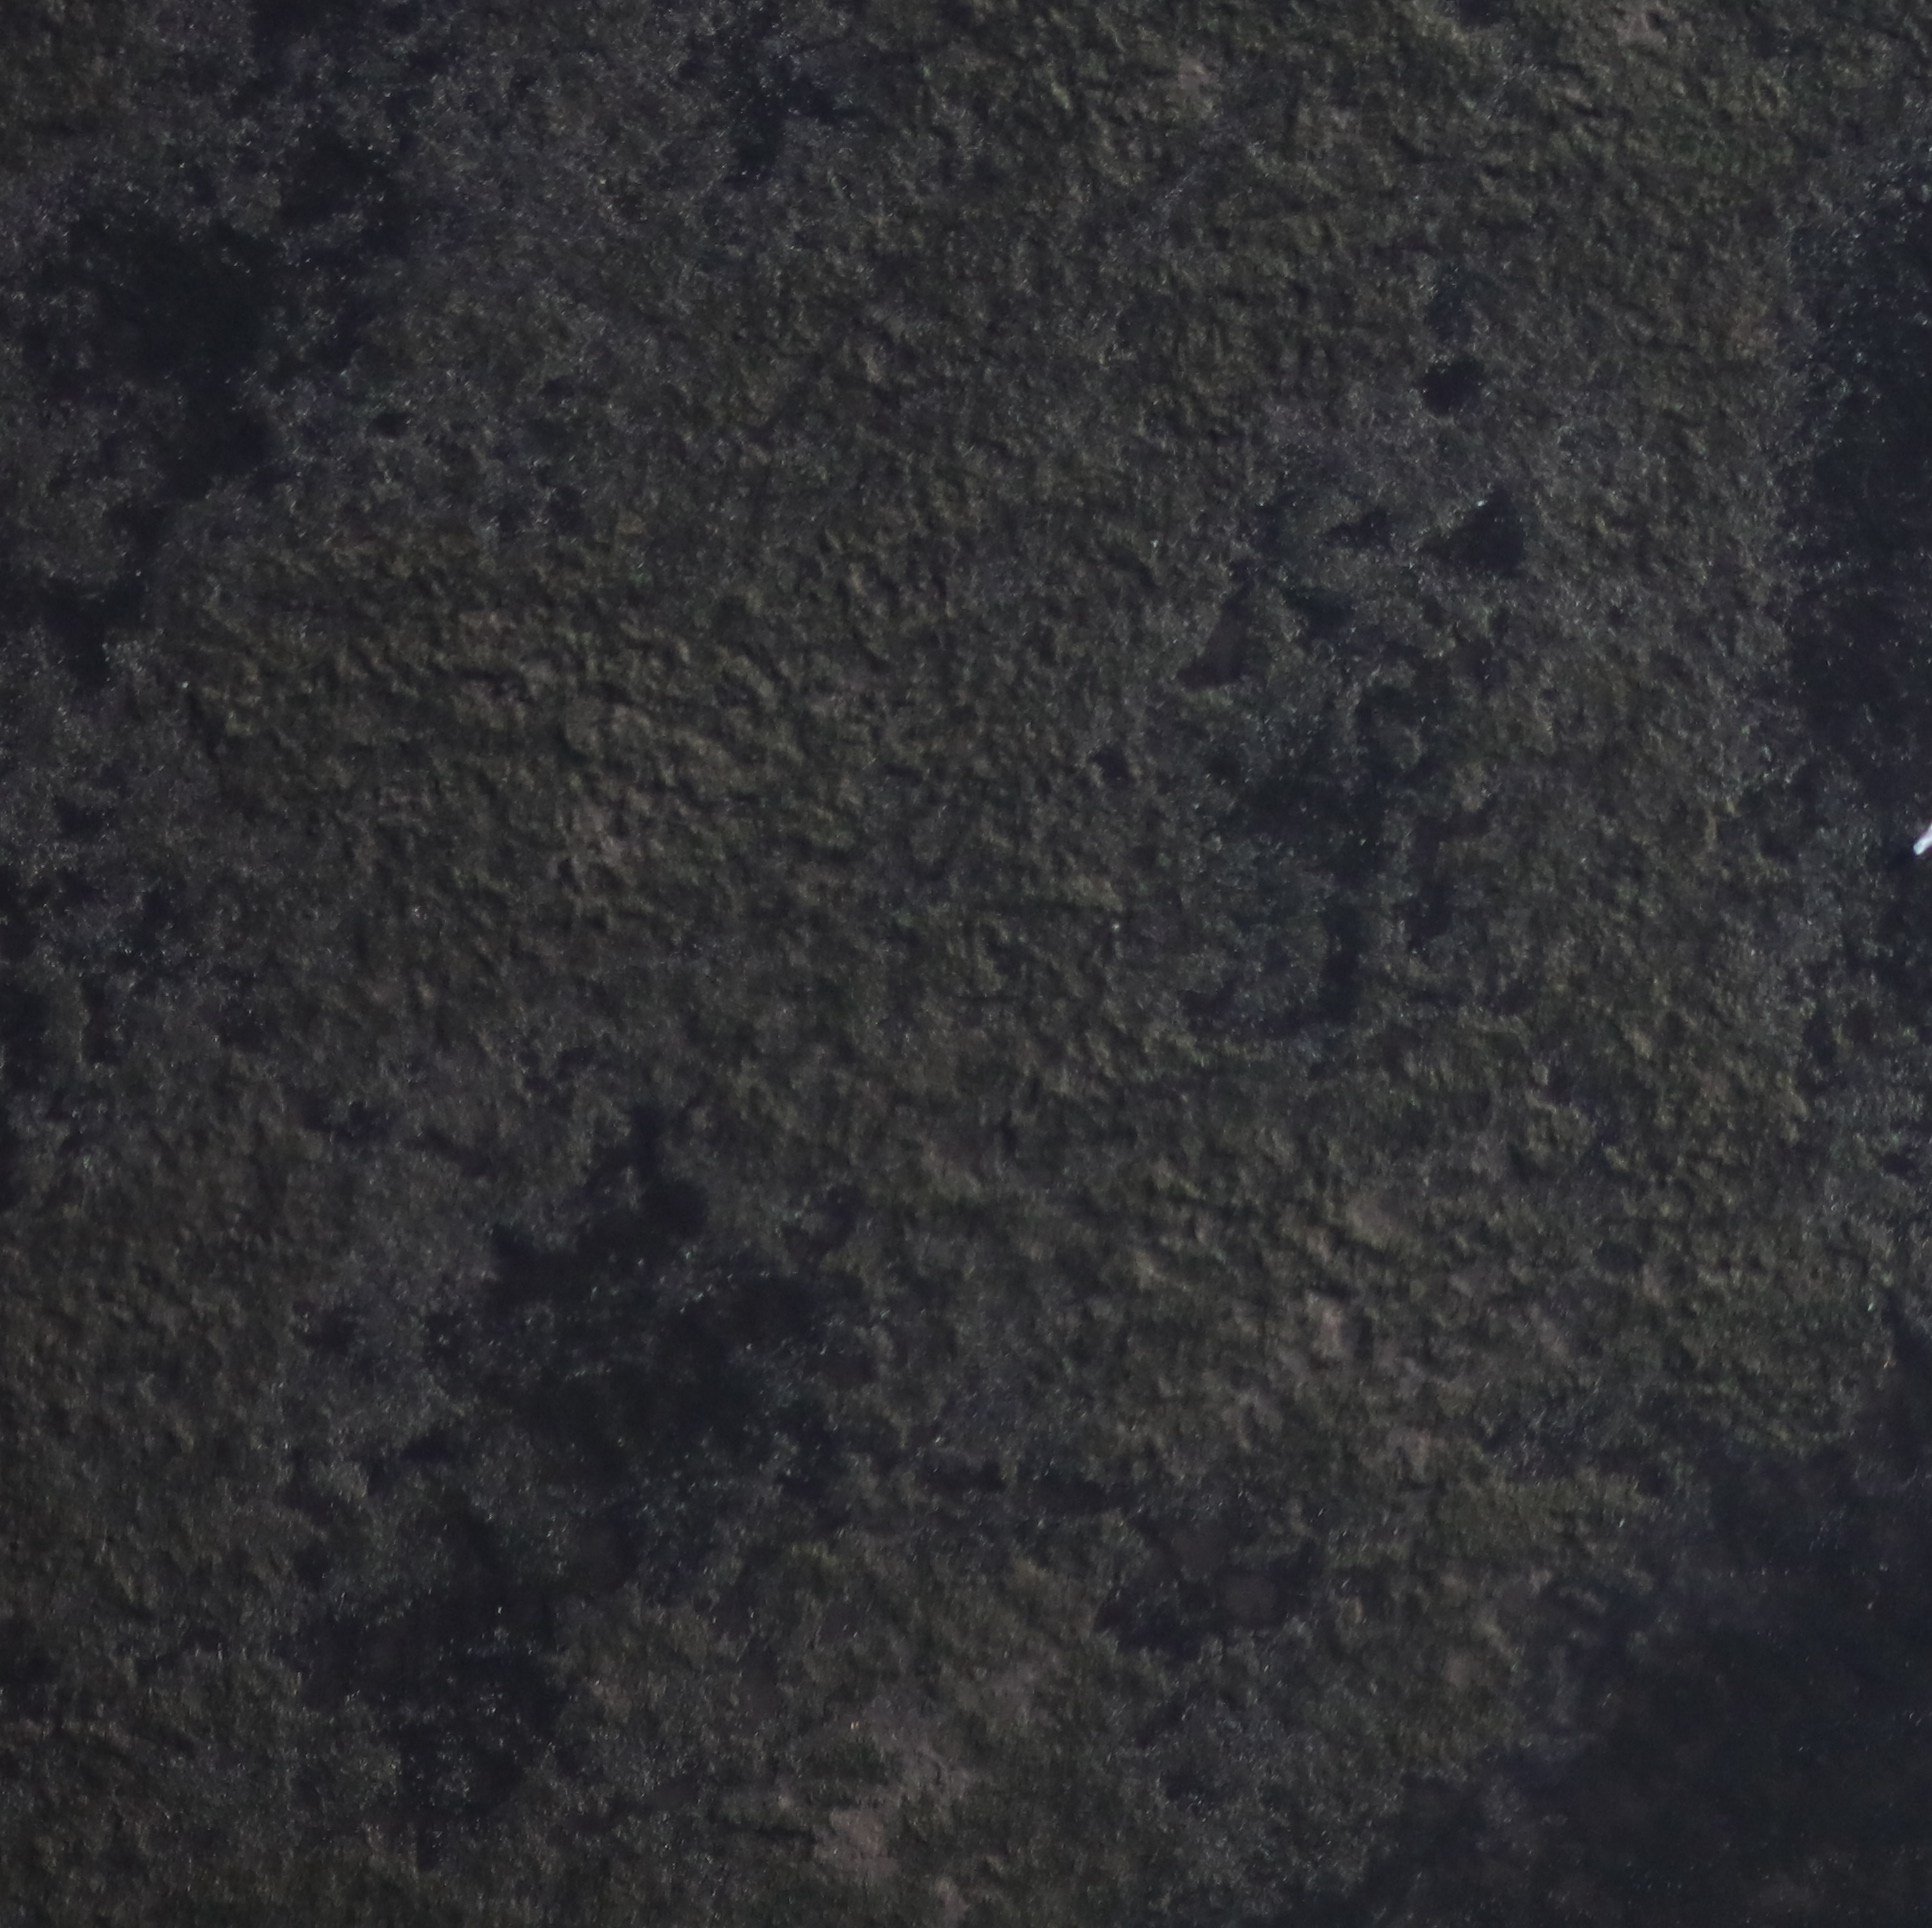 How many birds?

0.